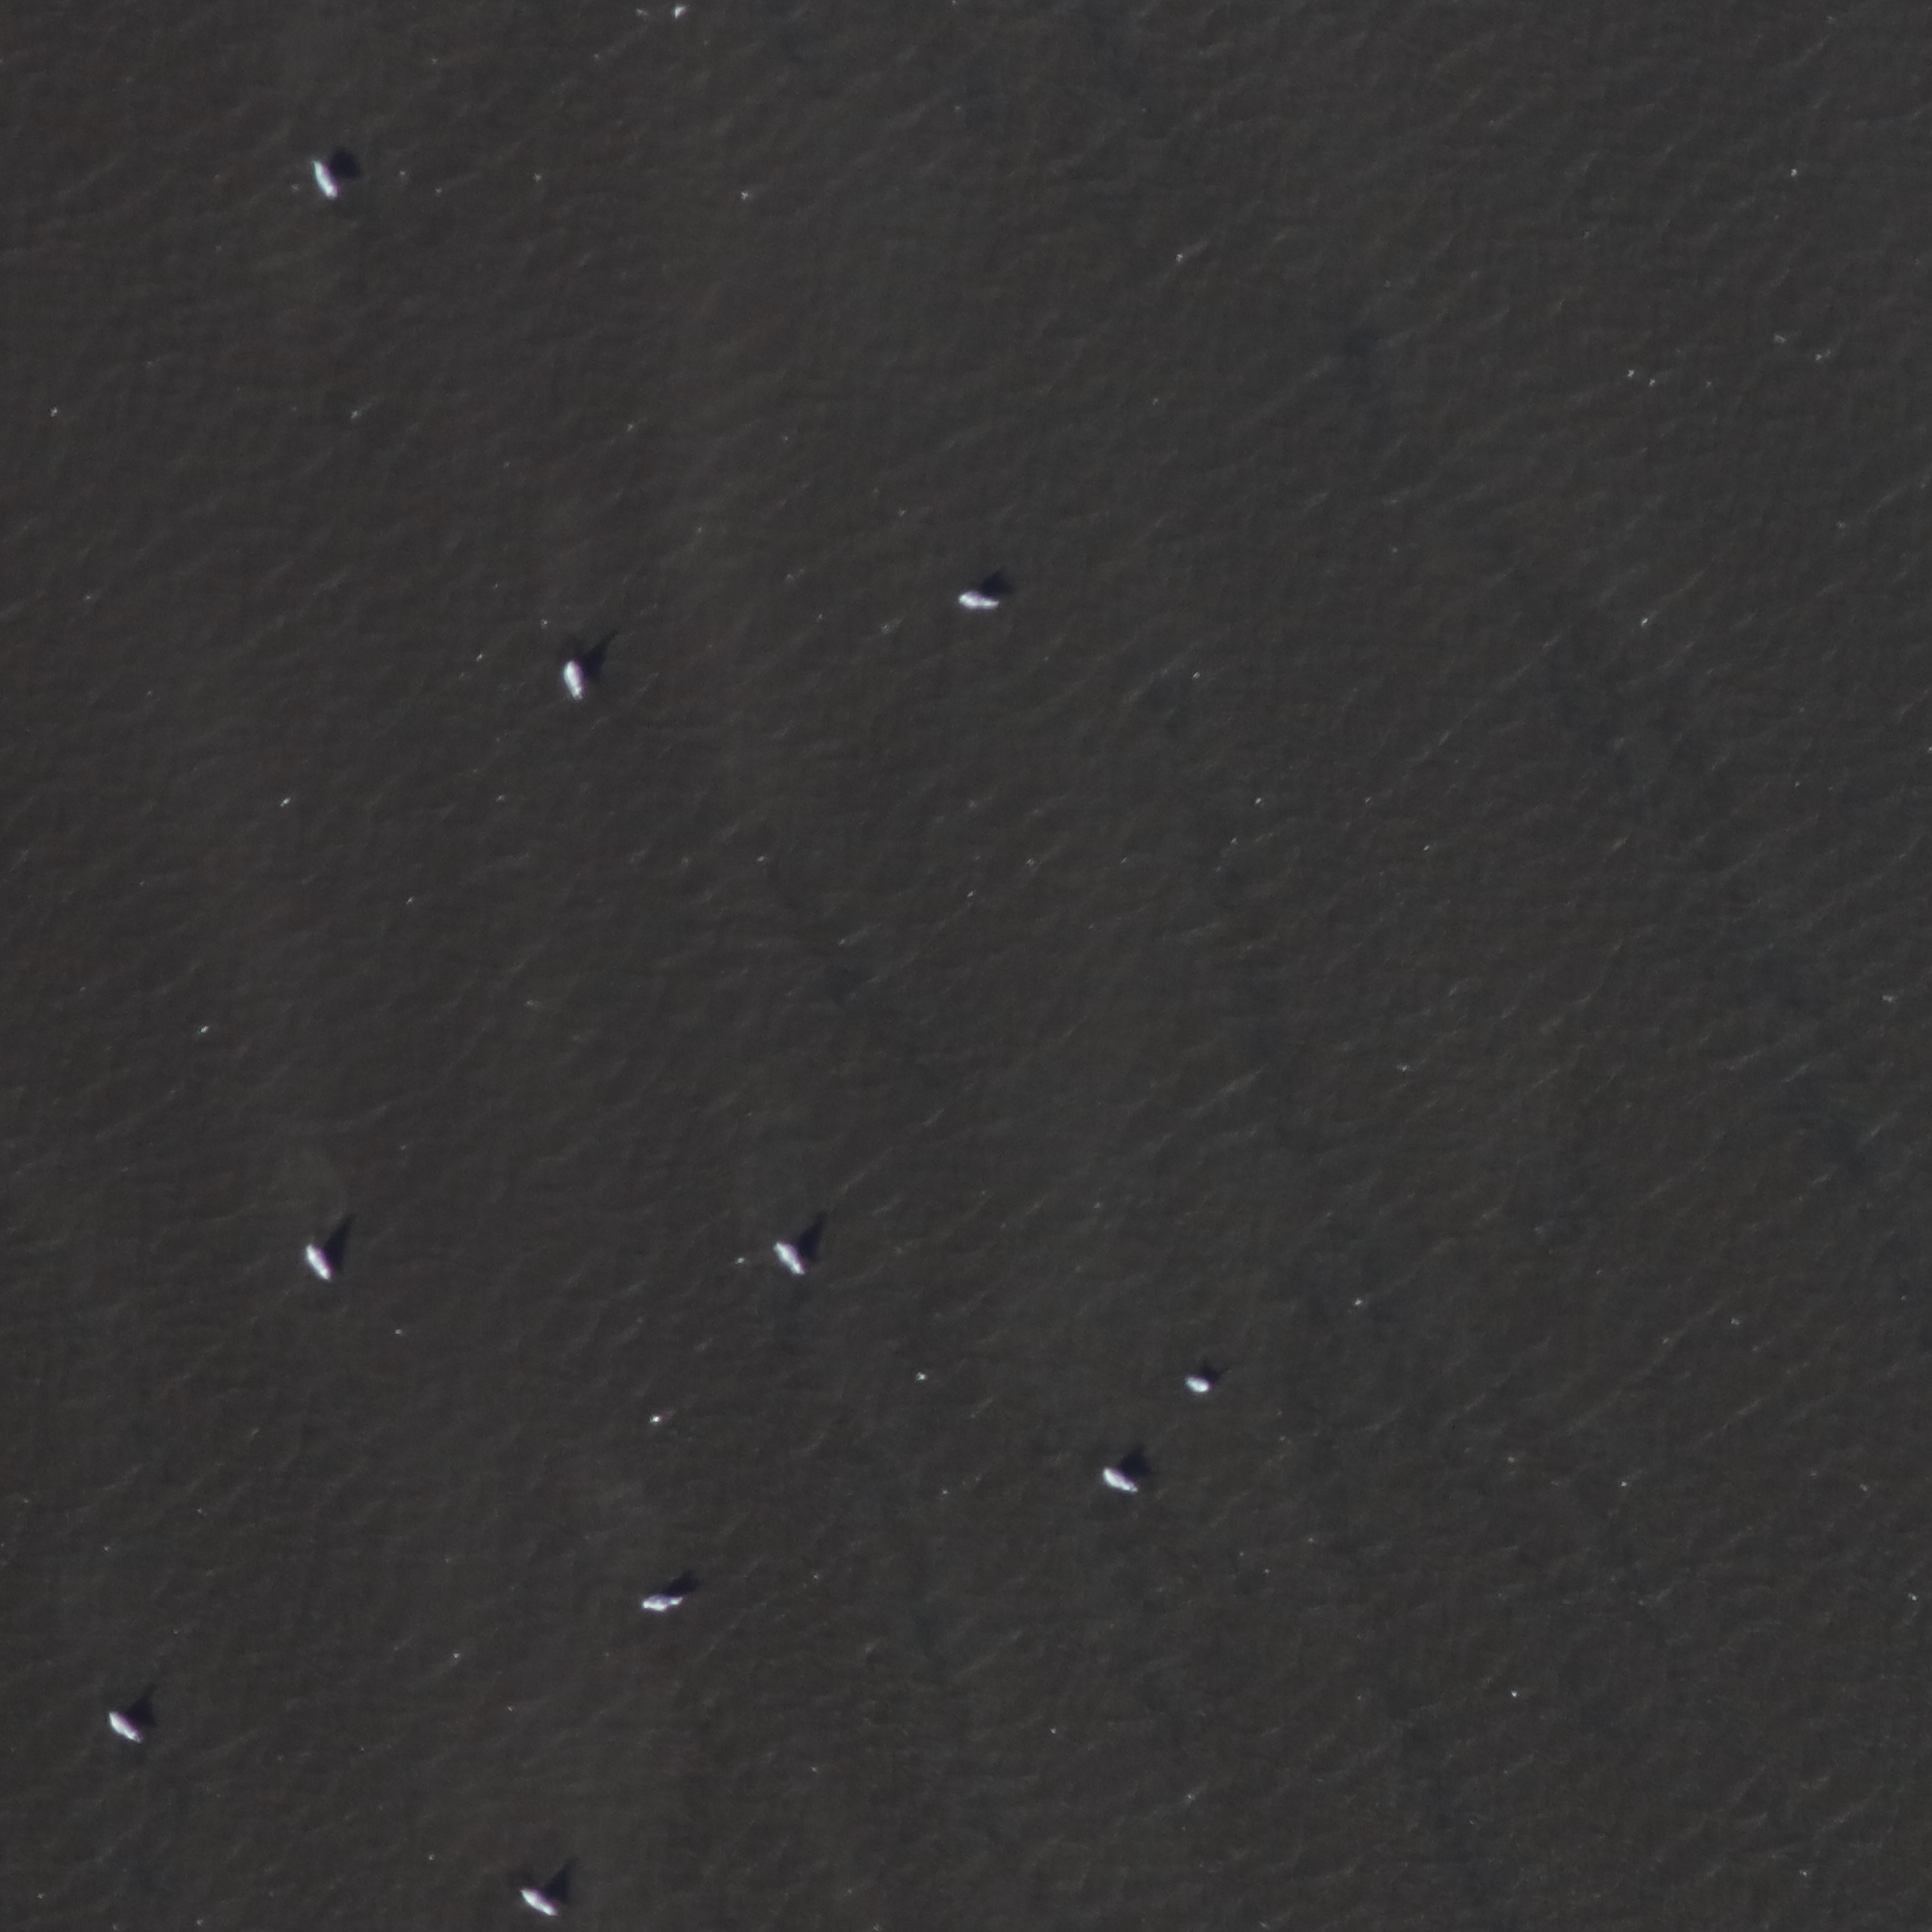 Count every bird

11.